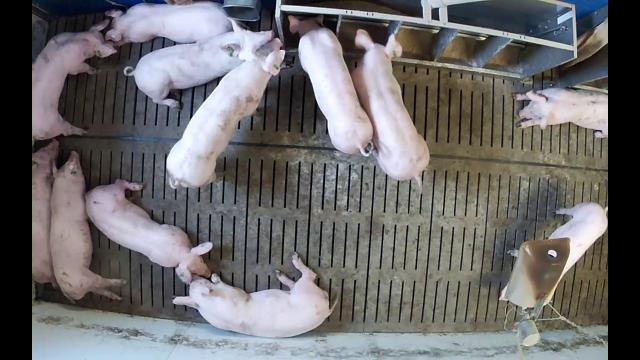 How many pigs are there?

12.